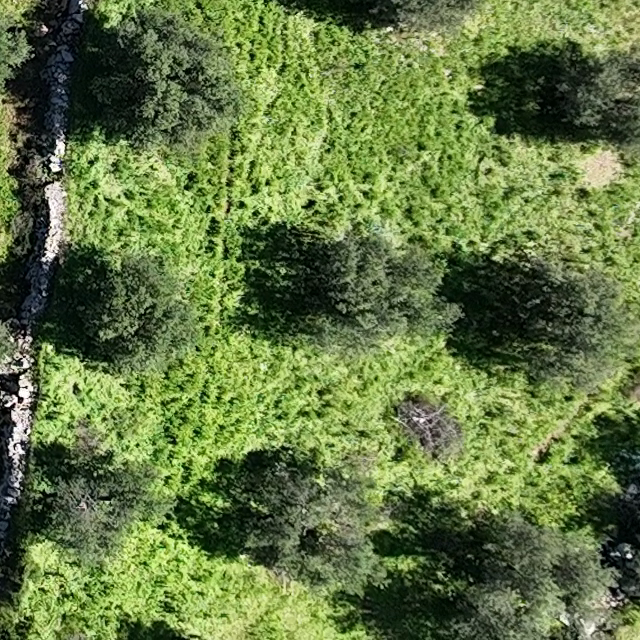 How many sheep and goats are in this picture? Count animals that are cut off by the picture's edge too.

0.